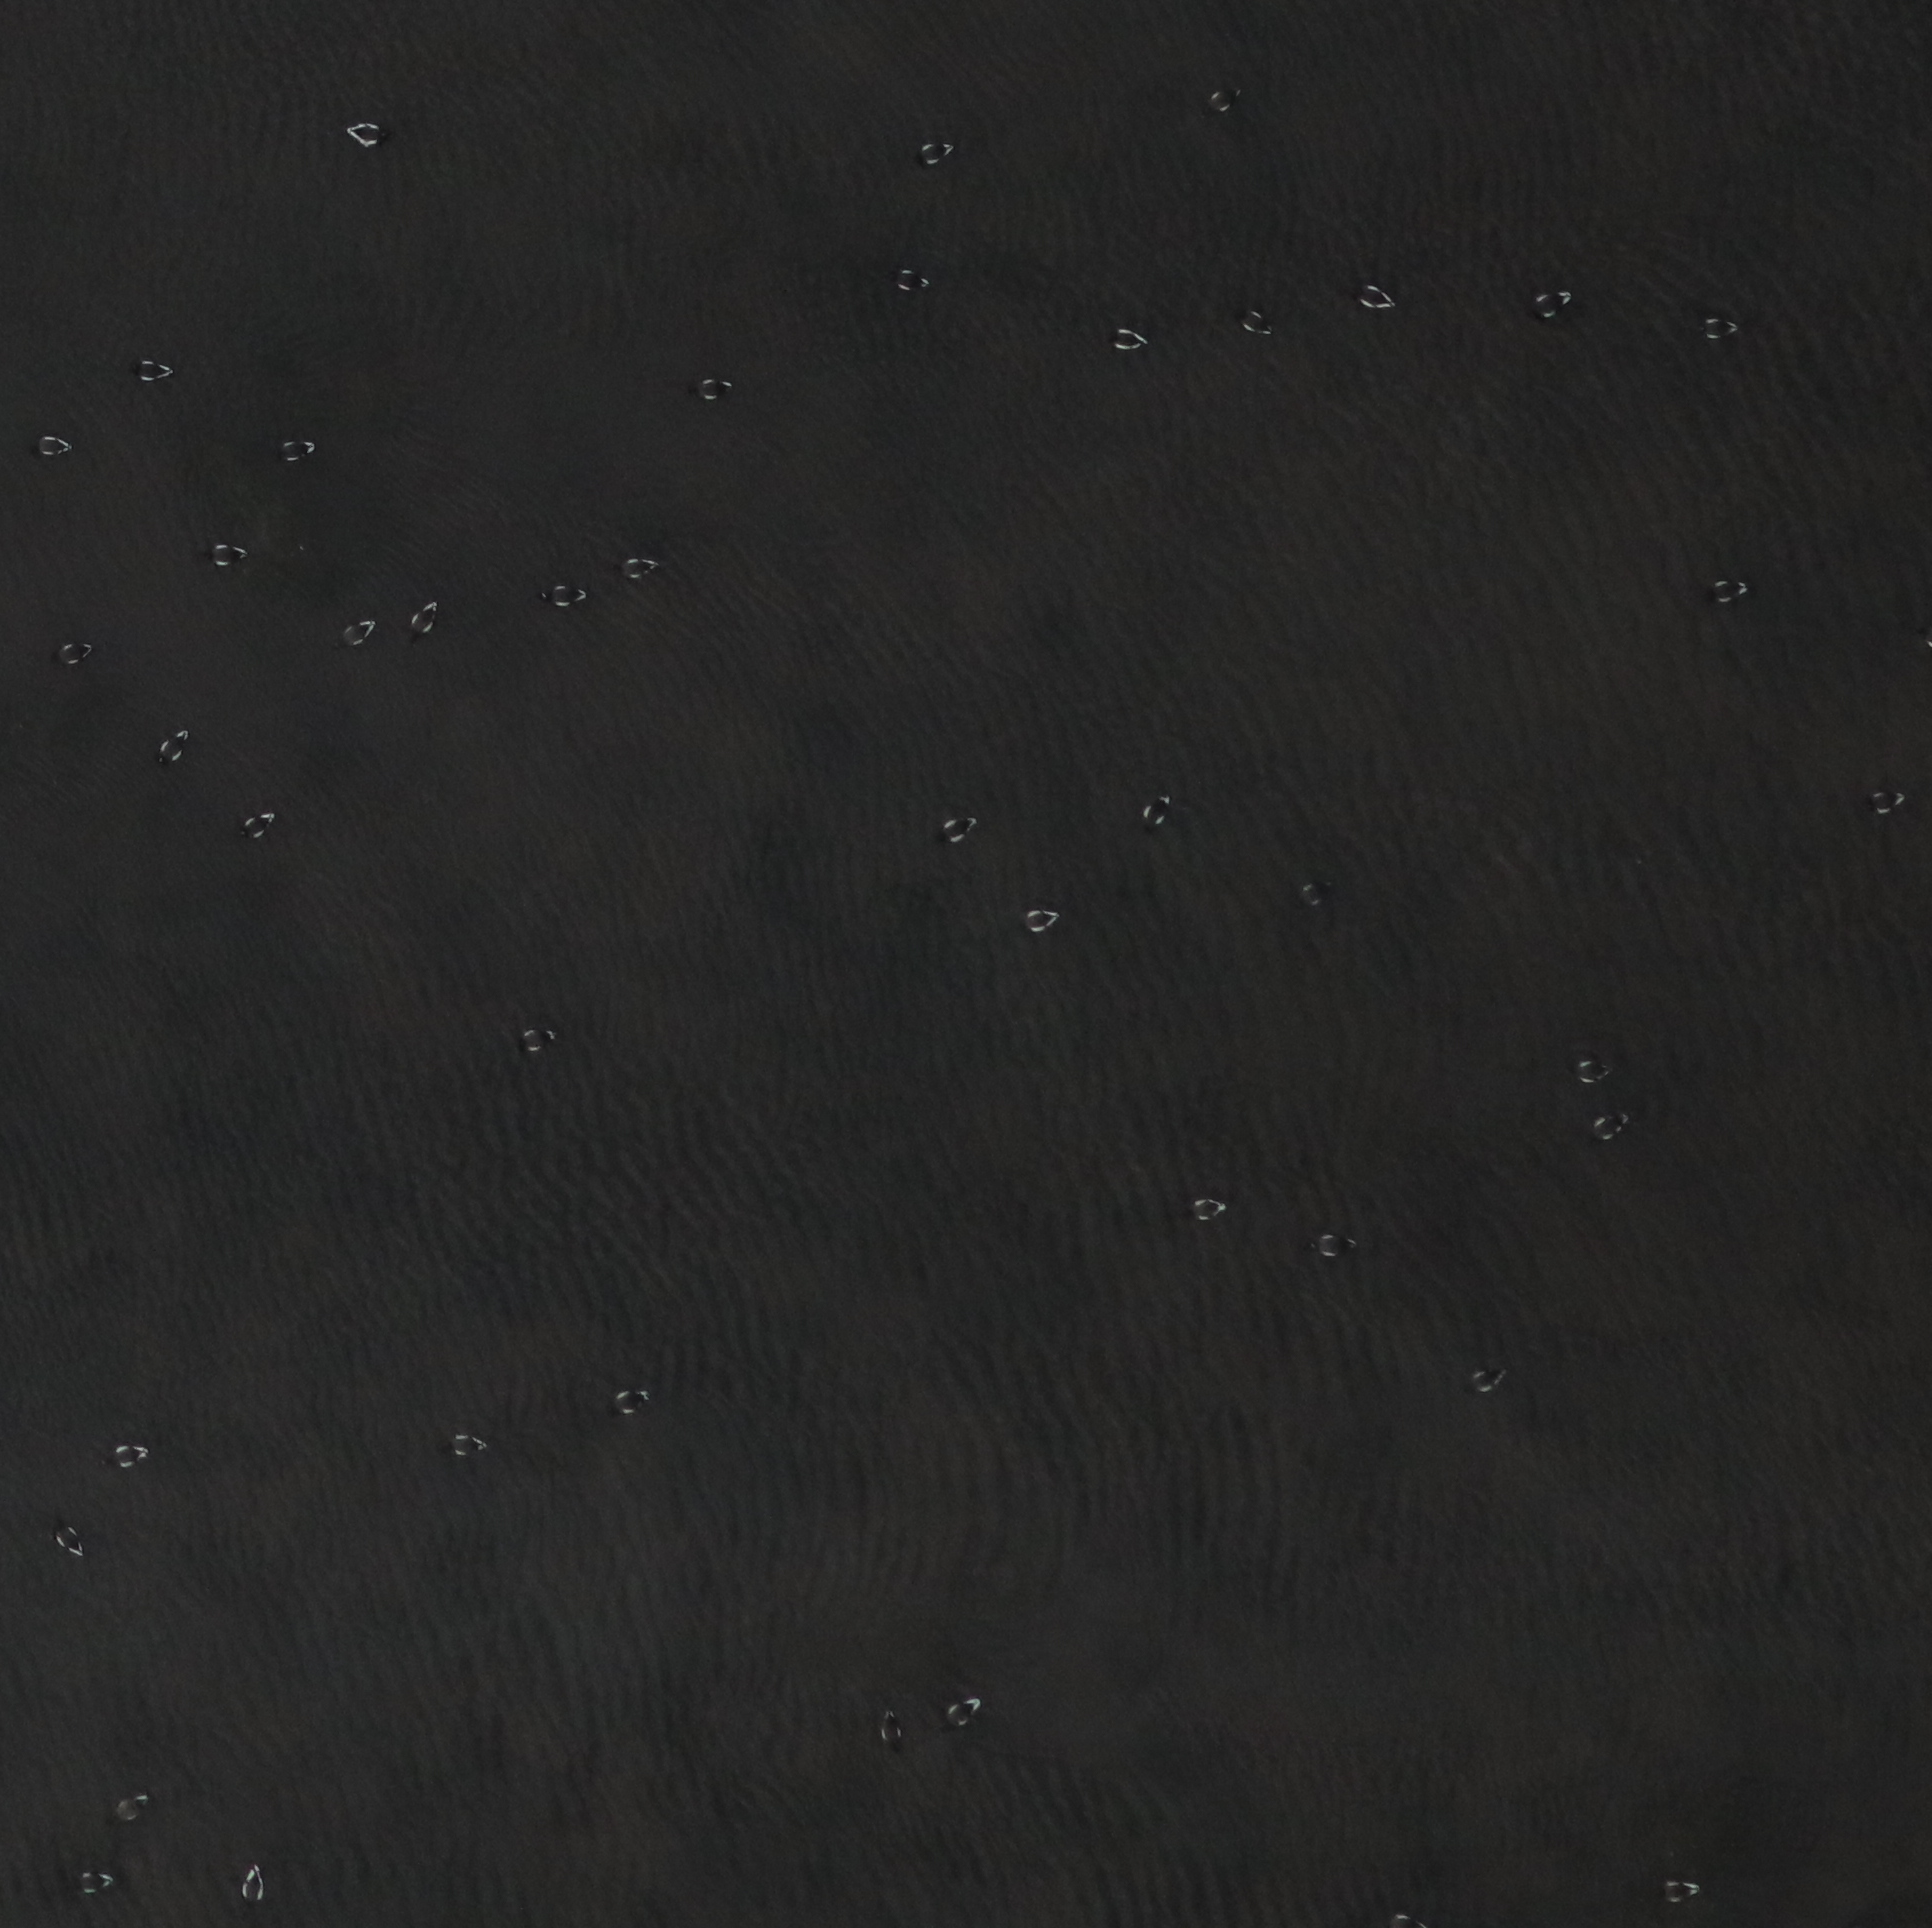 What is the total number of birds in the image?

43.